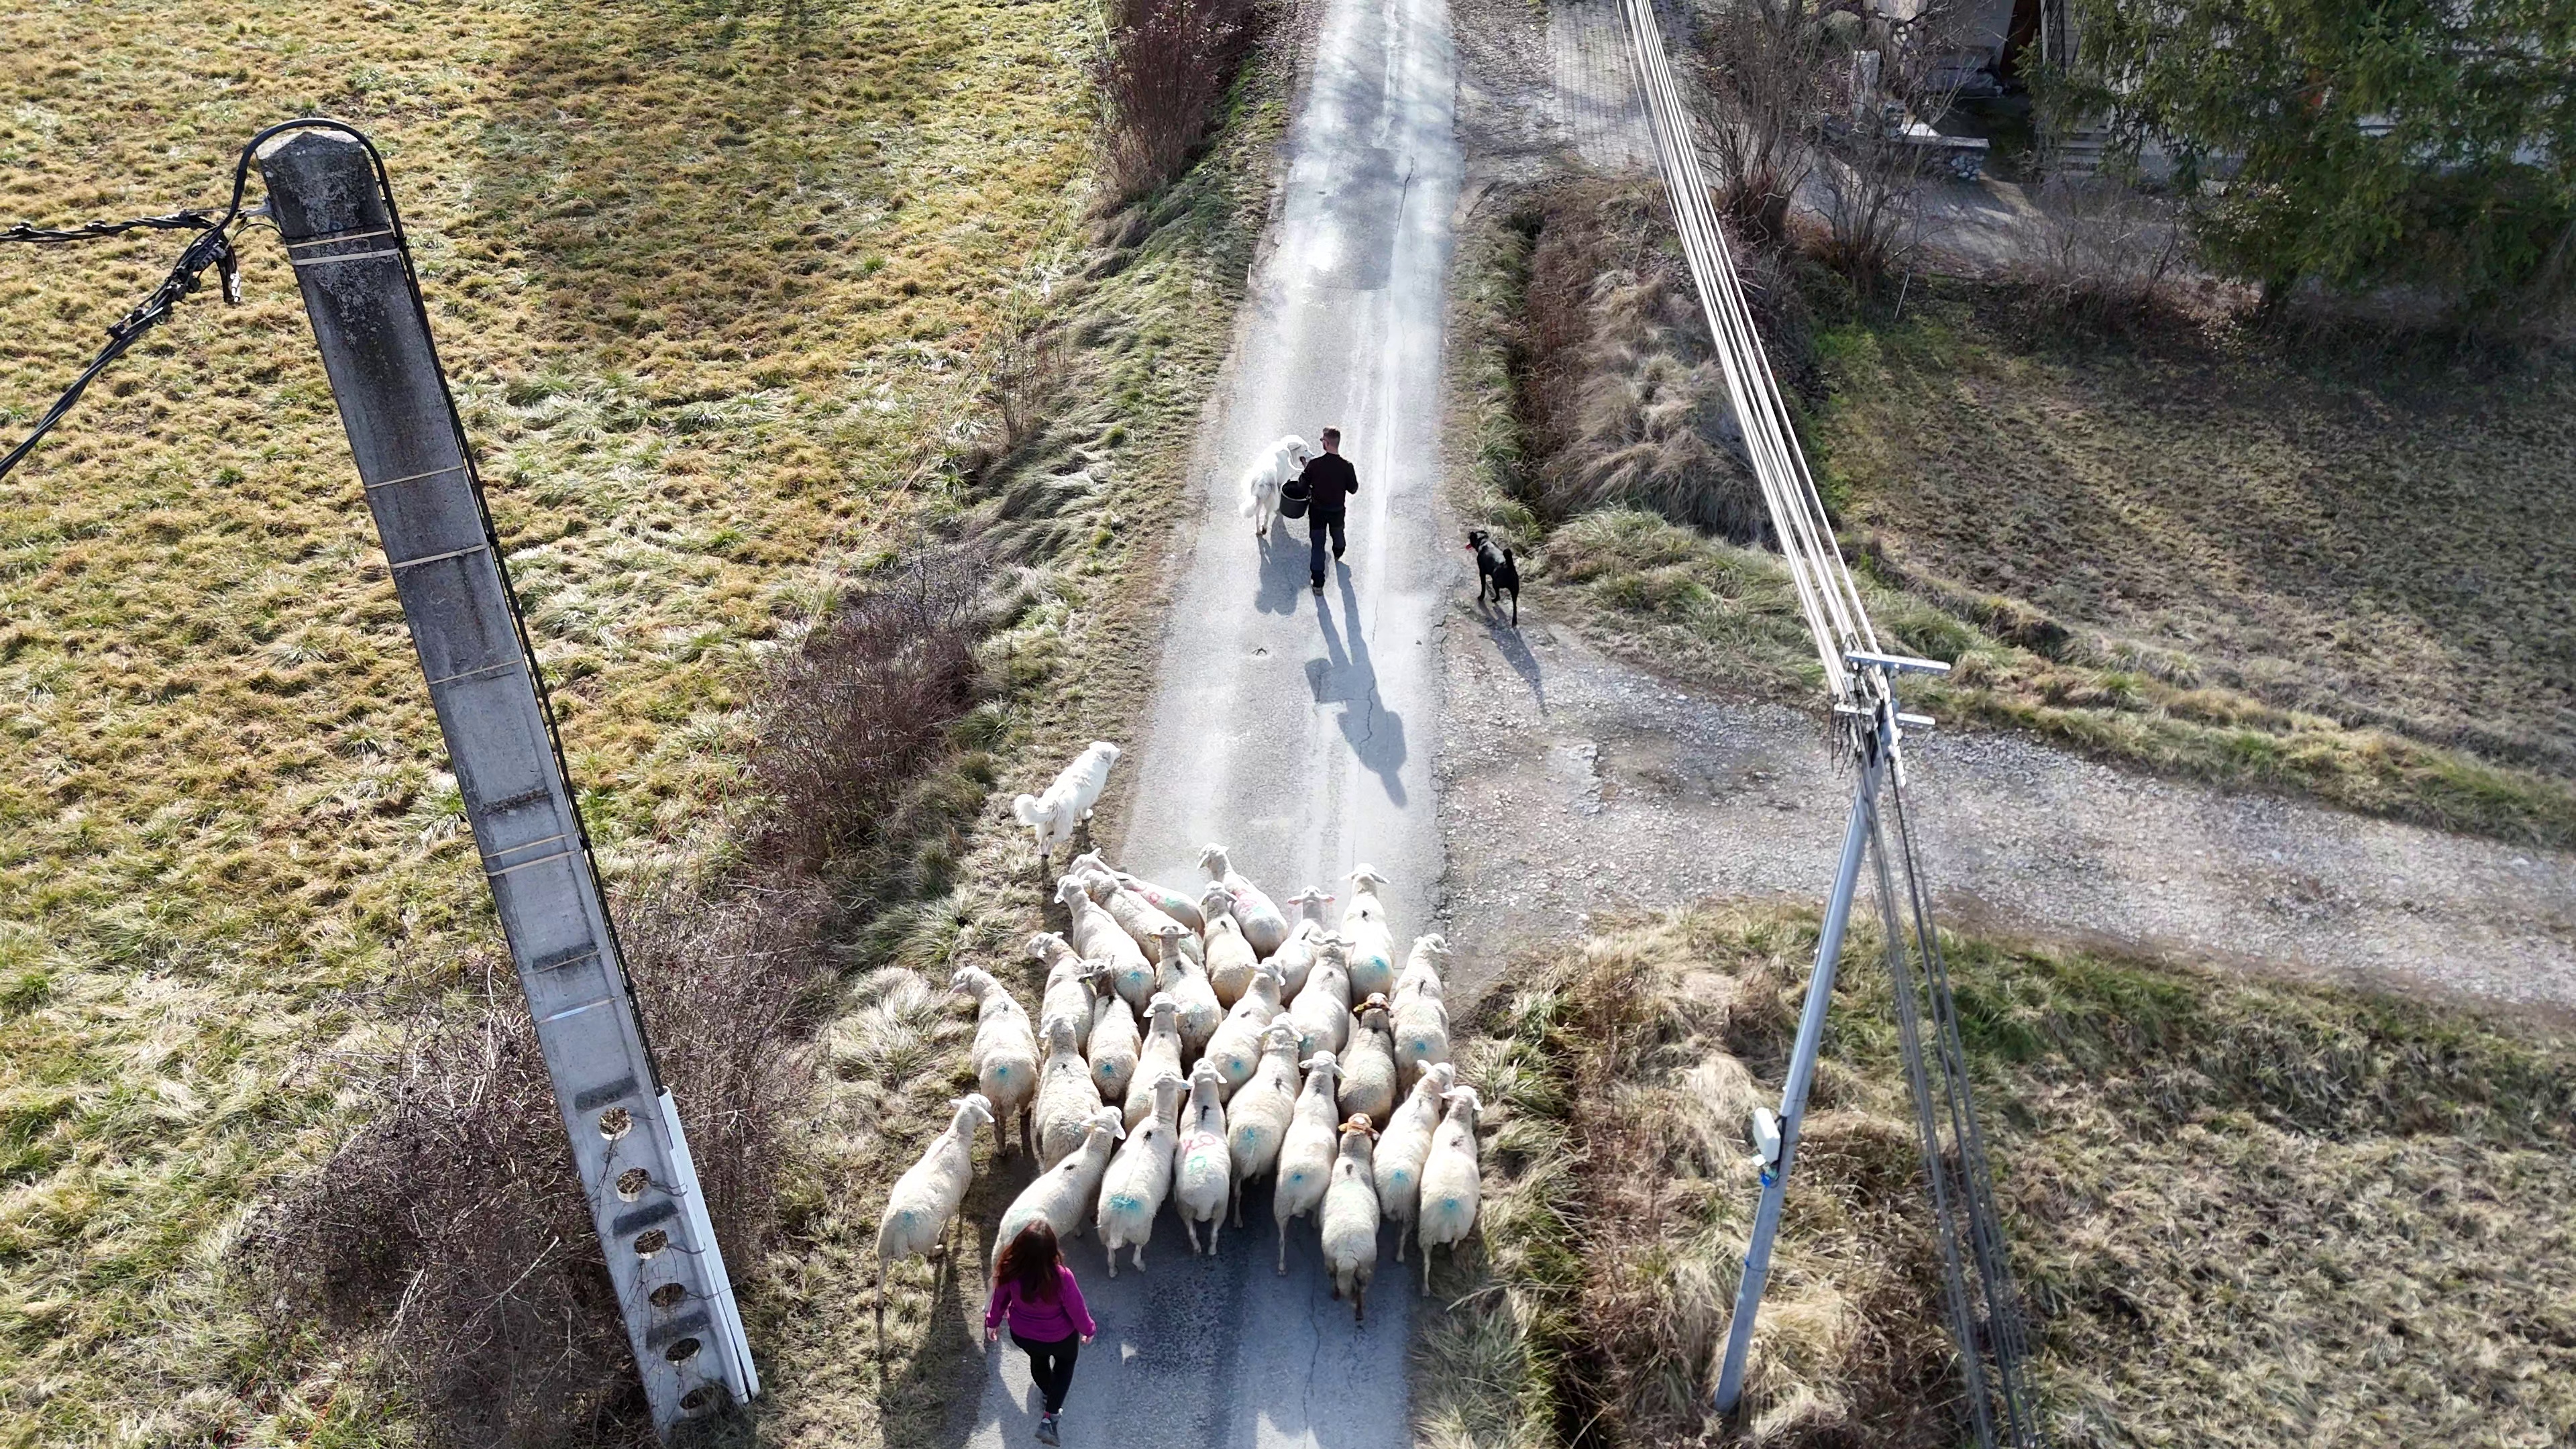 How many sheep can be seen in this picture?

26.